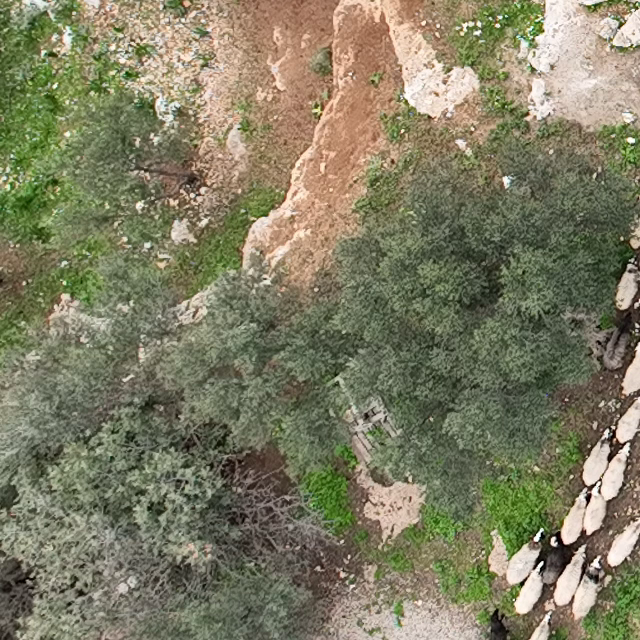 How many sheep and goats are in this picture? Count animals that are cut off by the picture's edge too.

18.